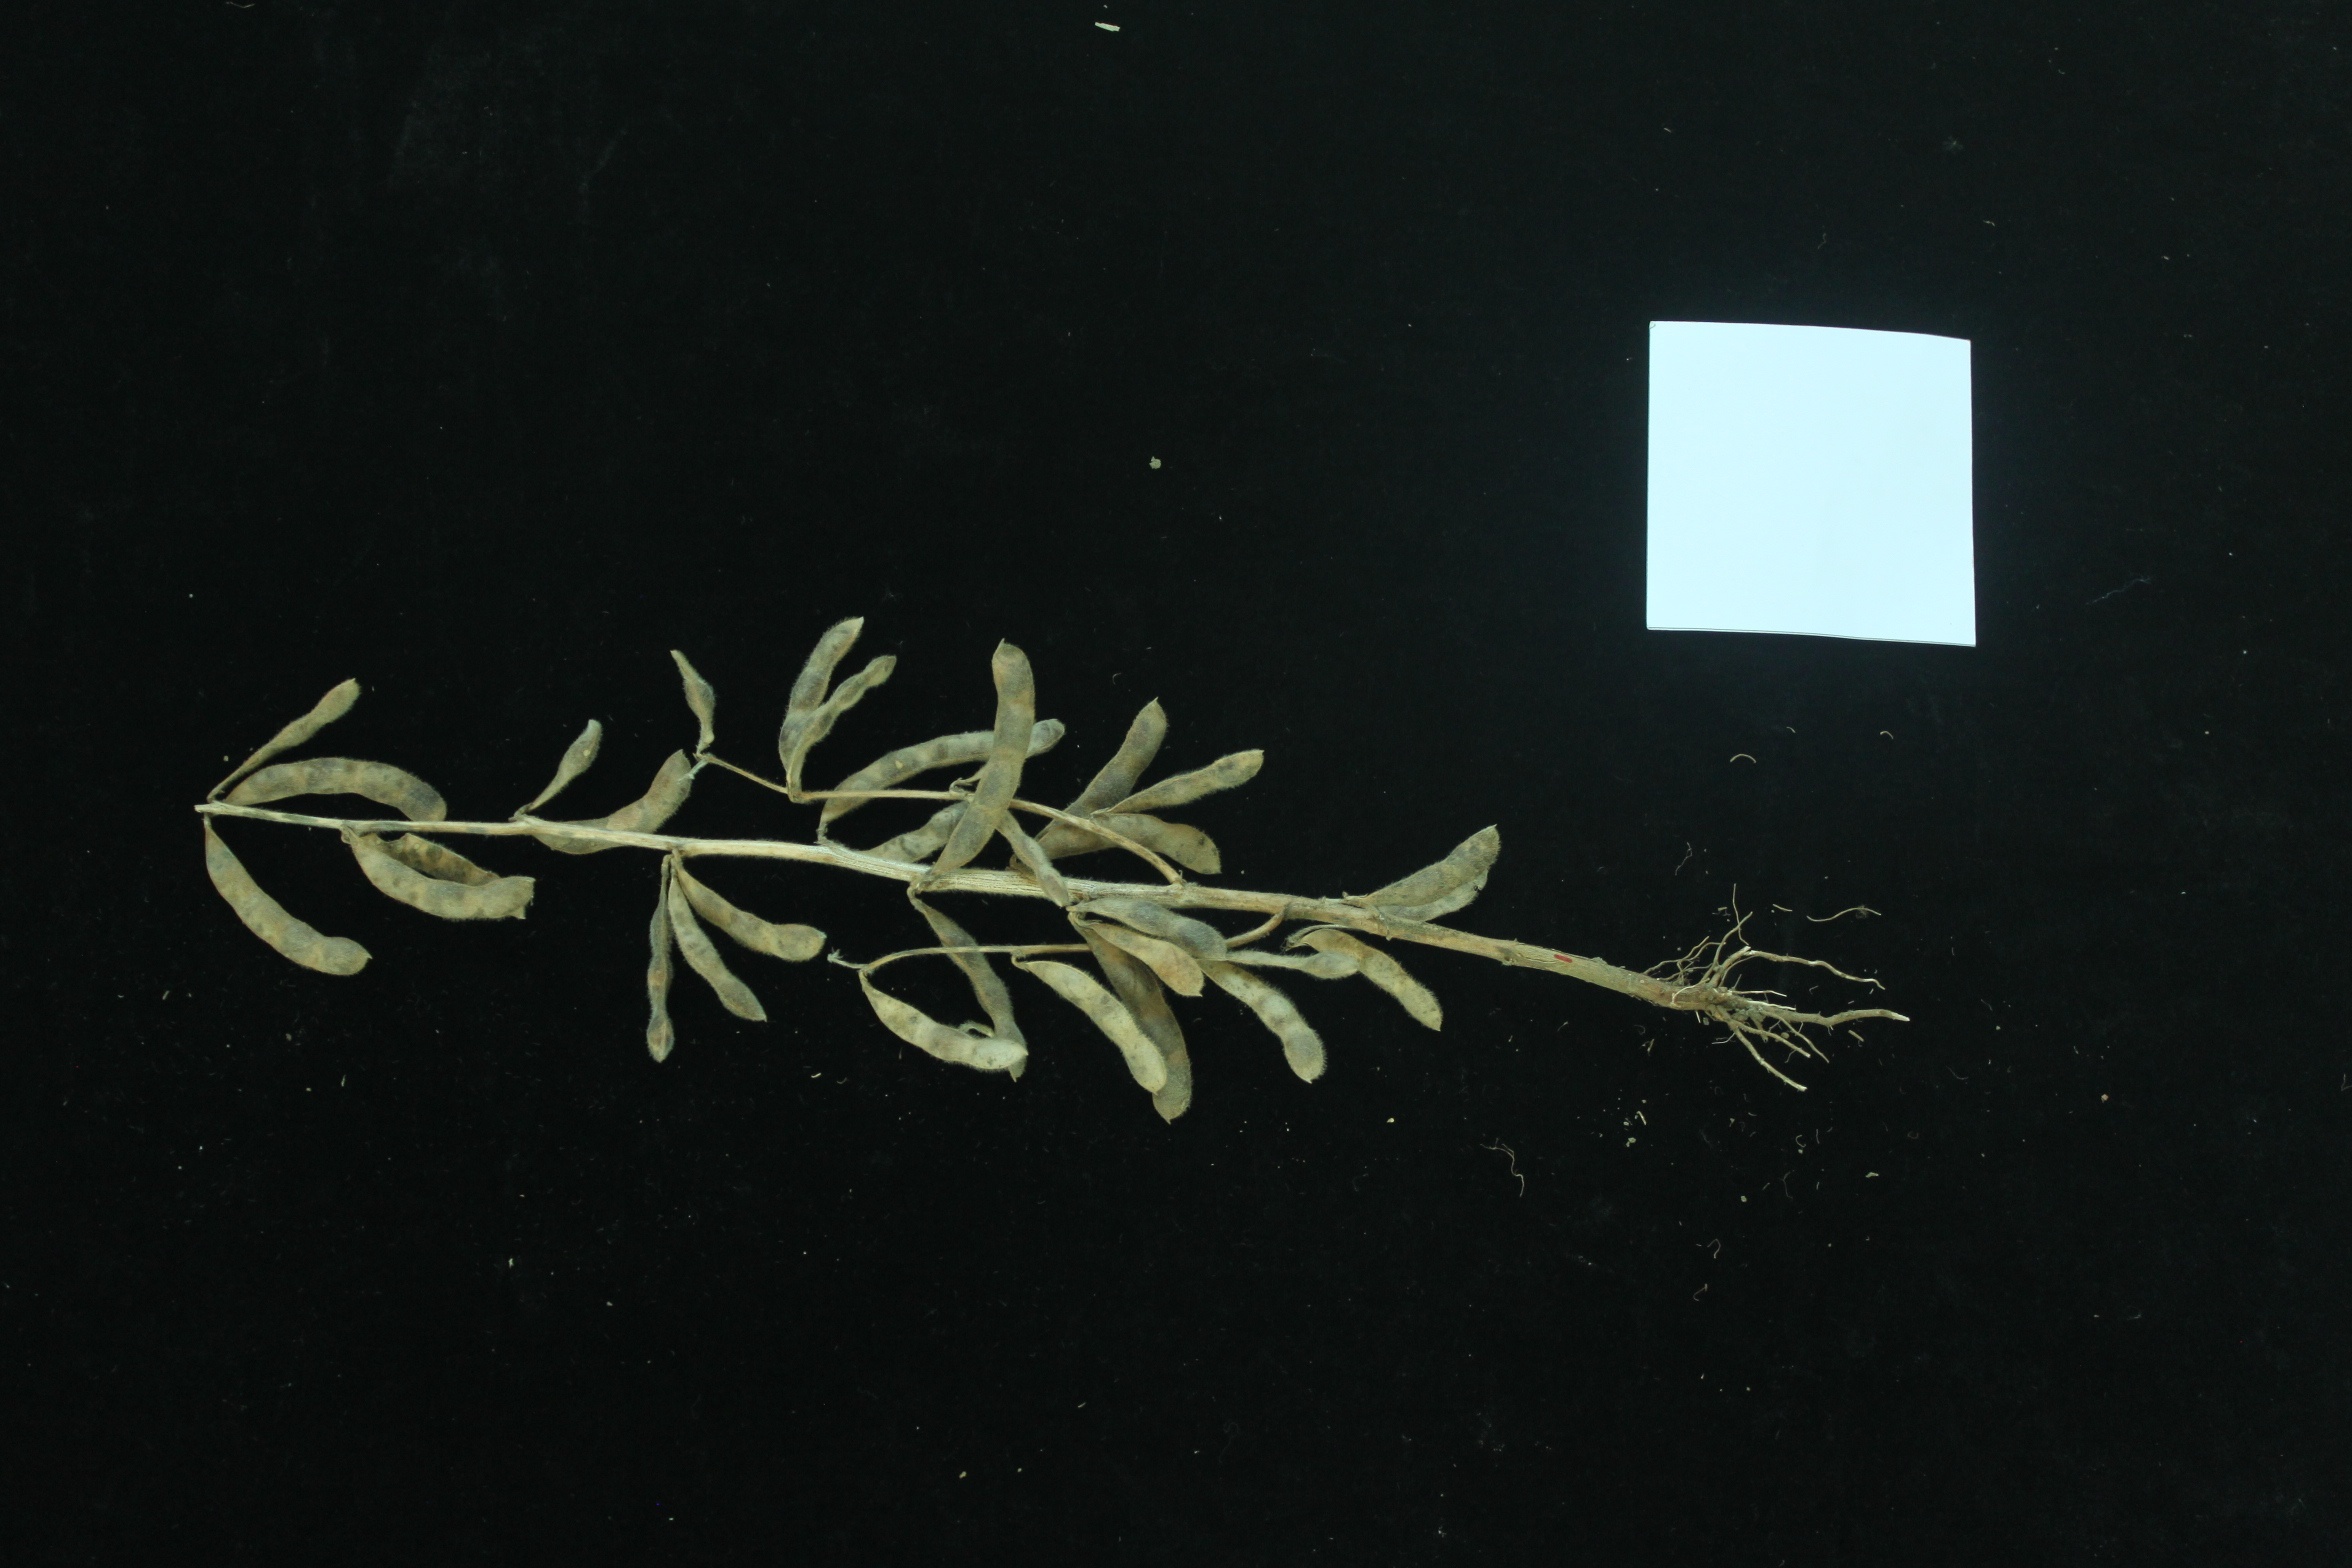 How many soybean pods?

31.